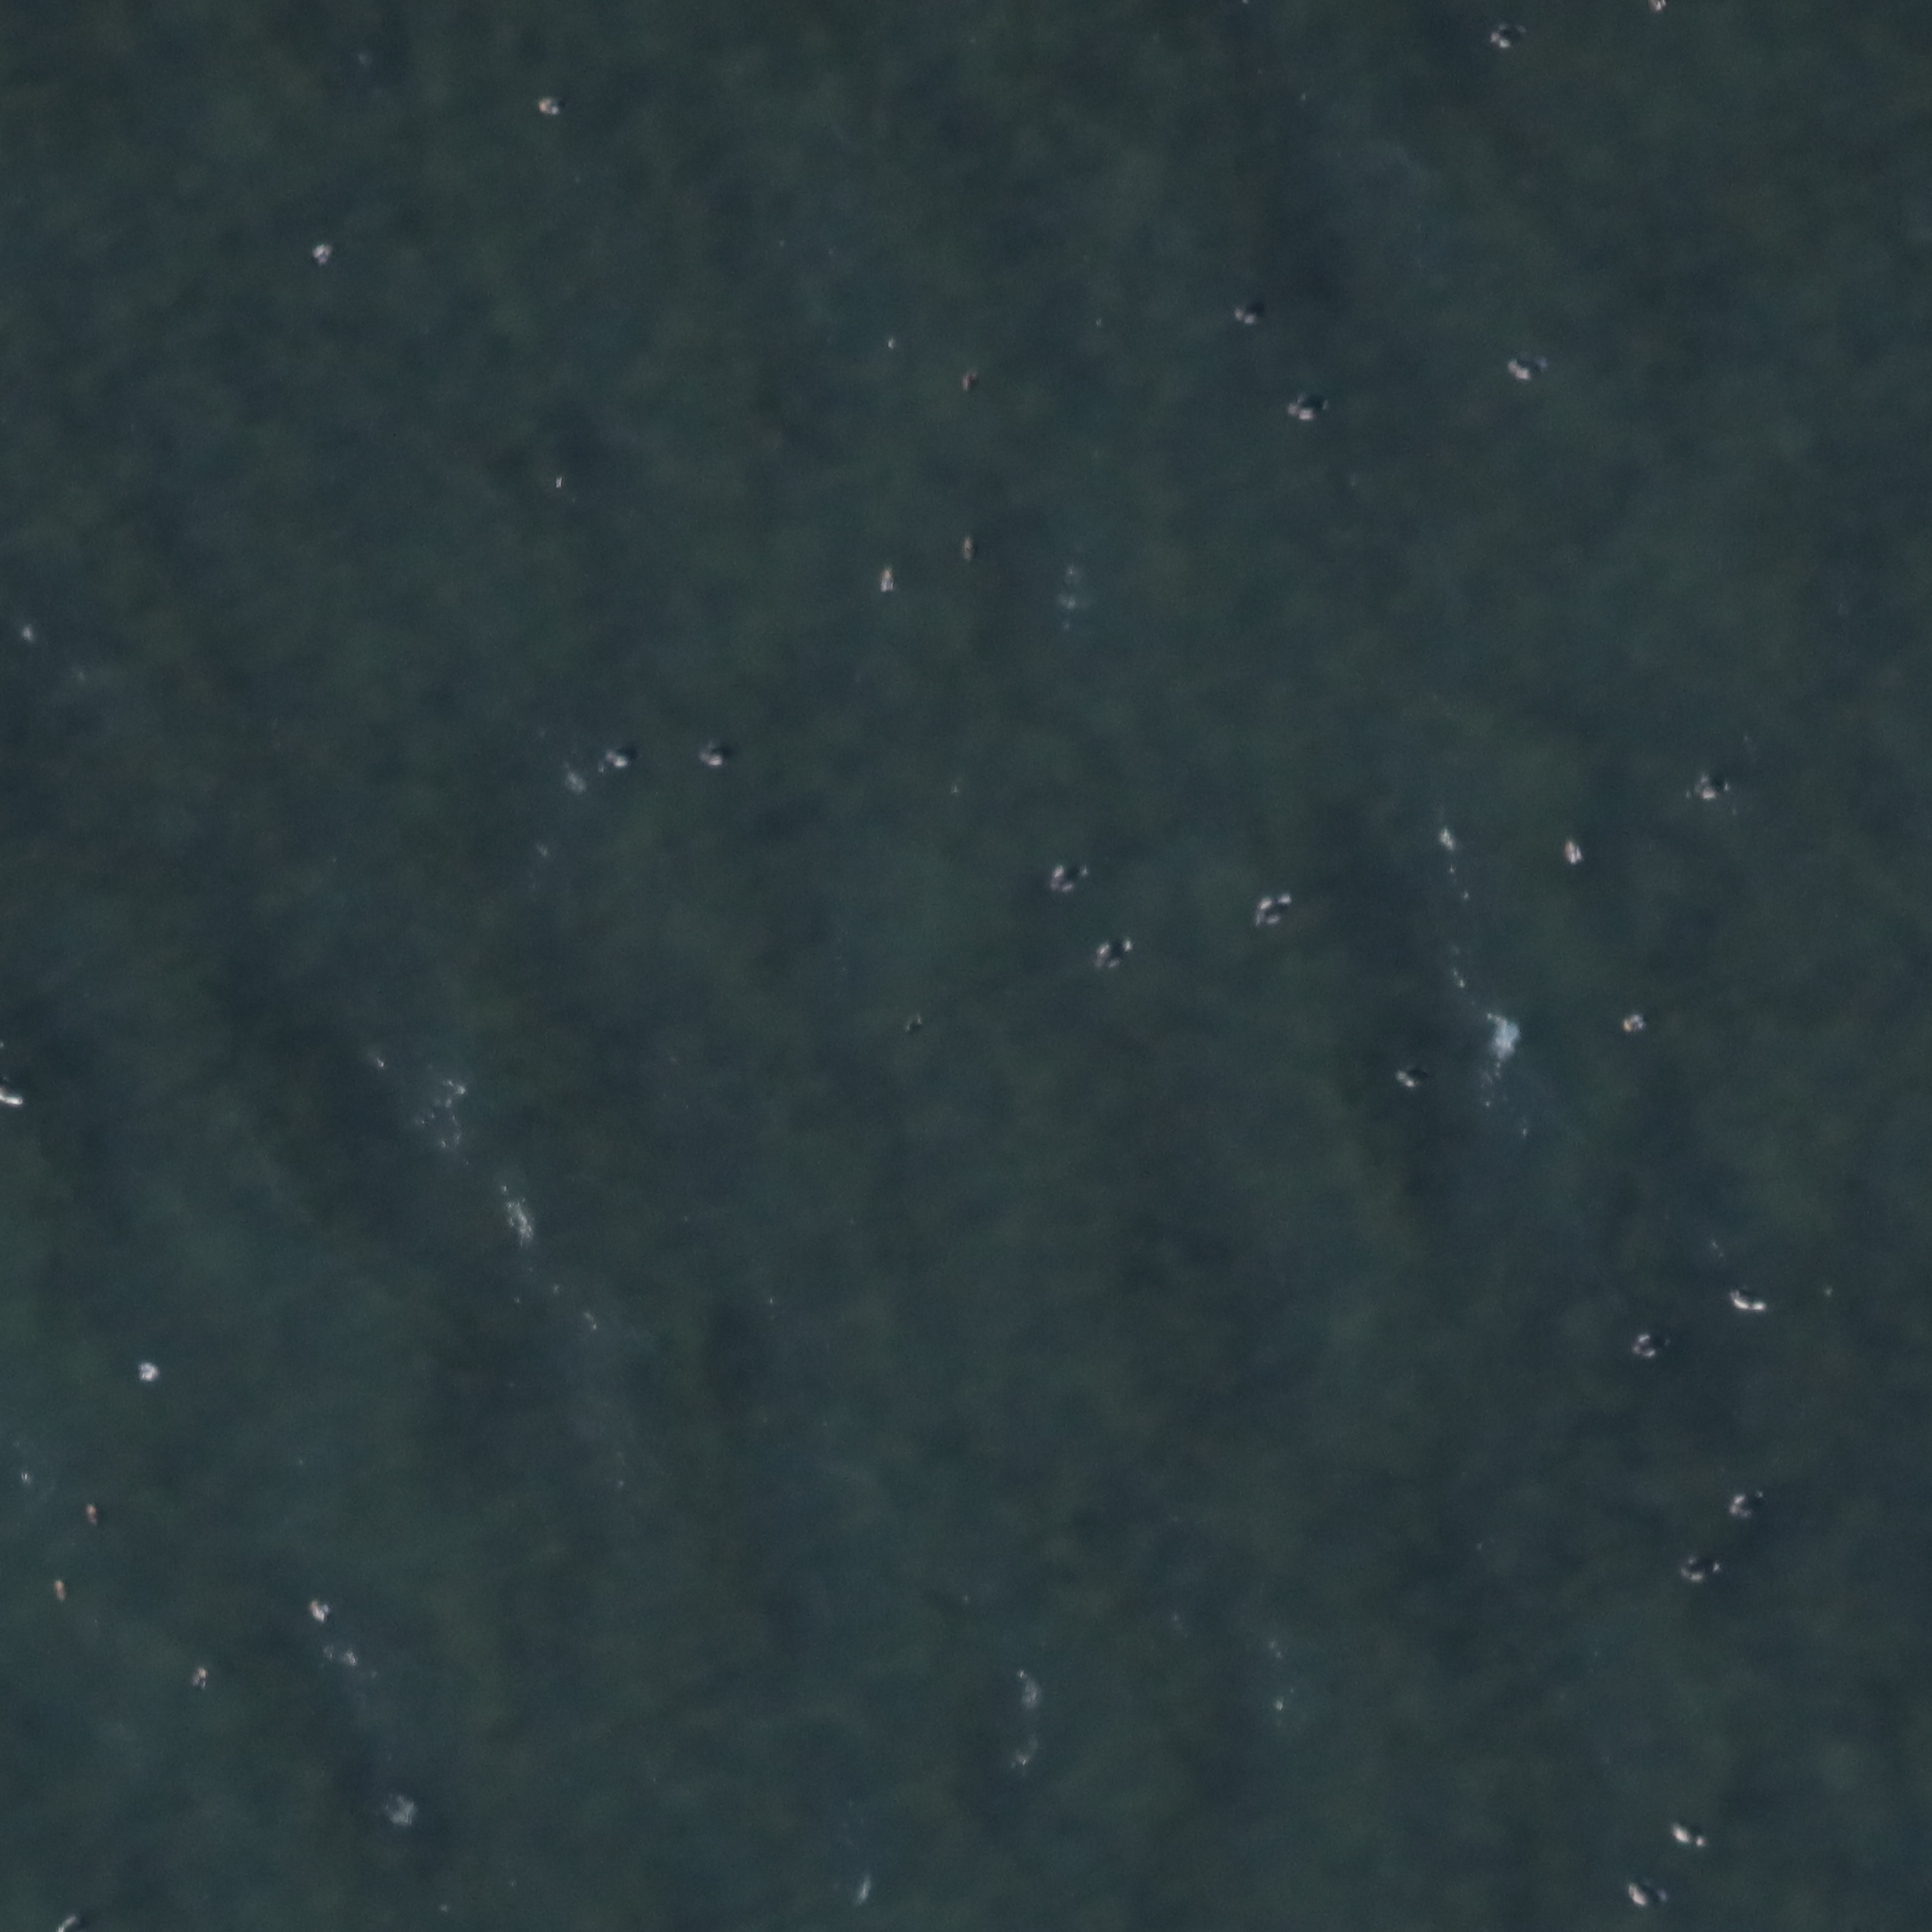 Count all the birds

31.